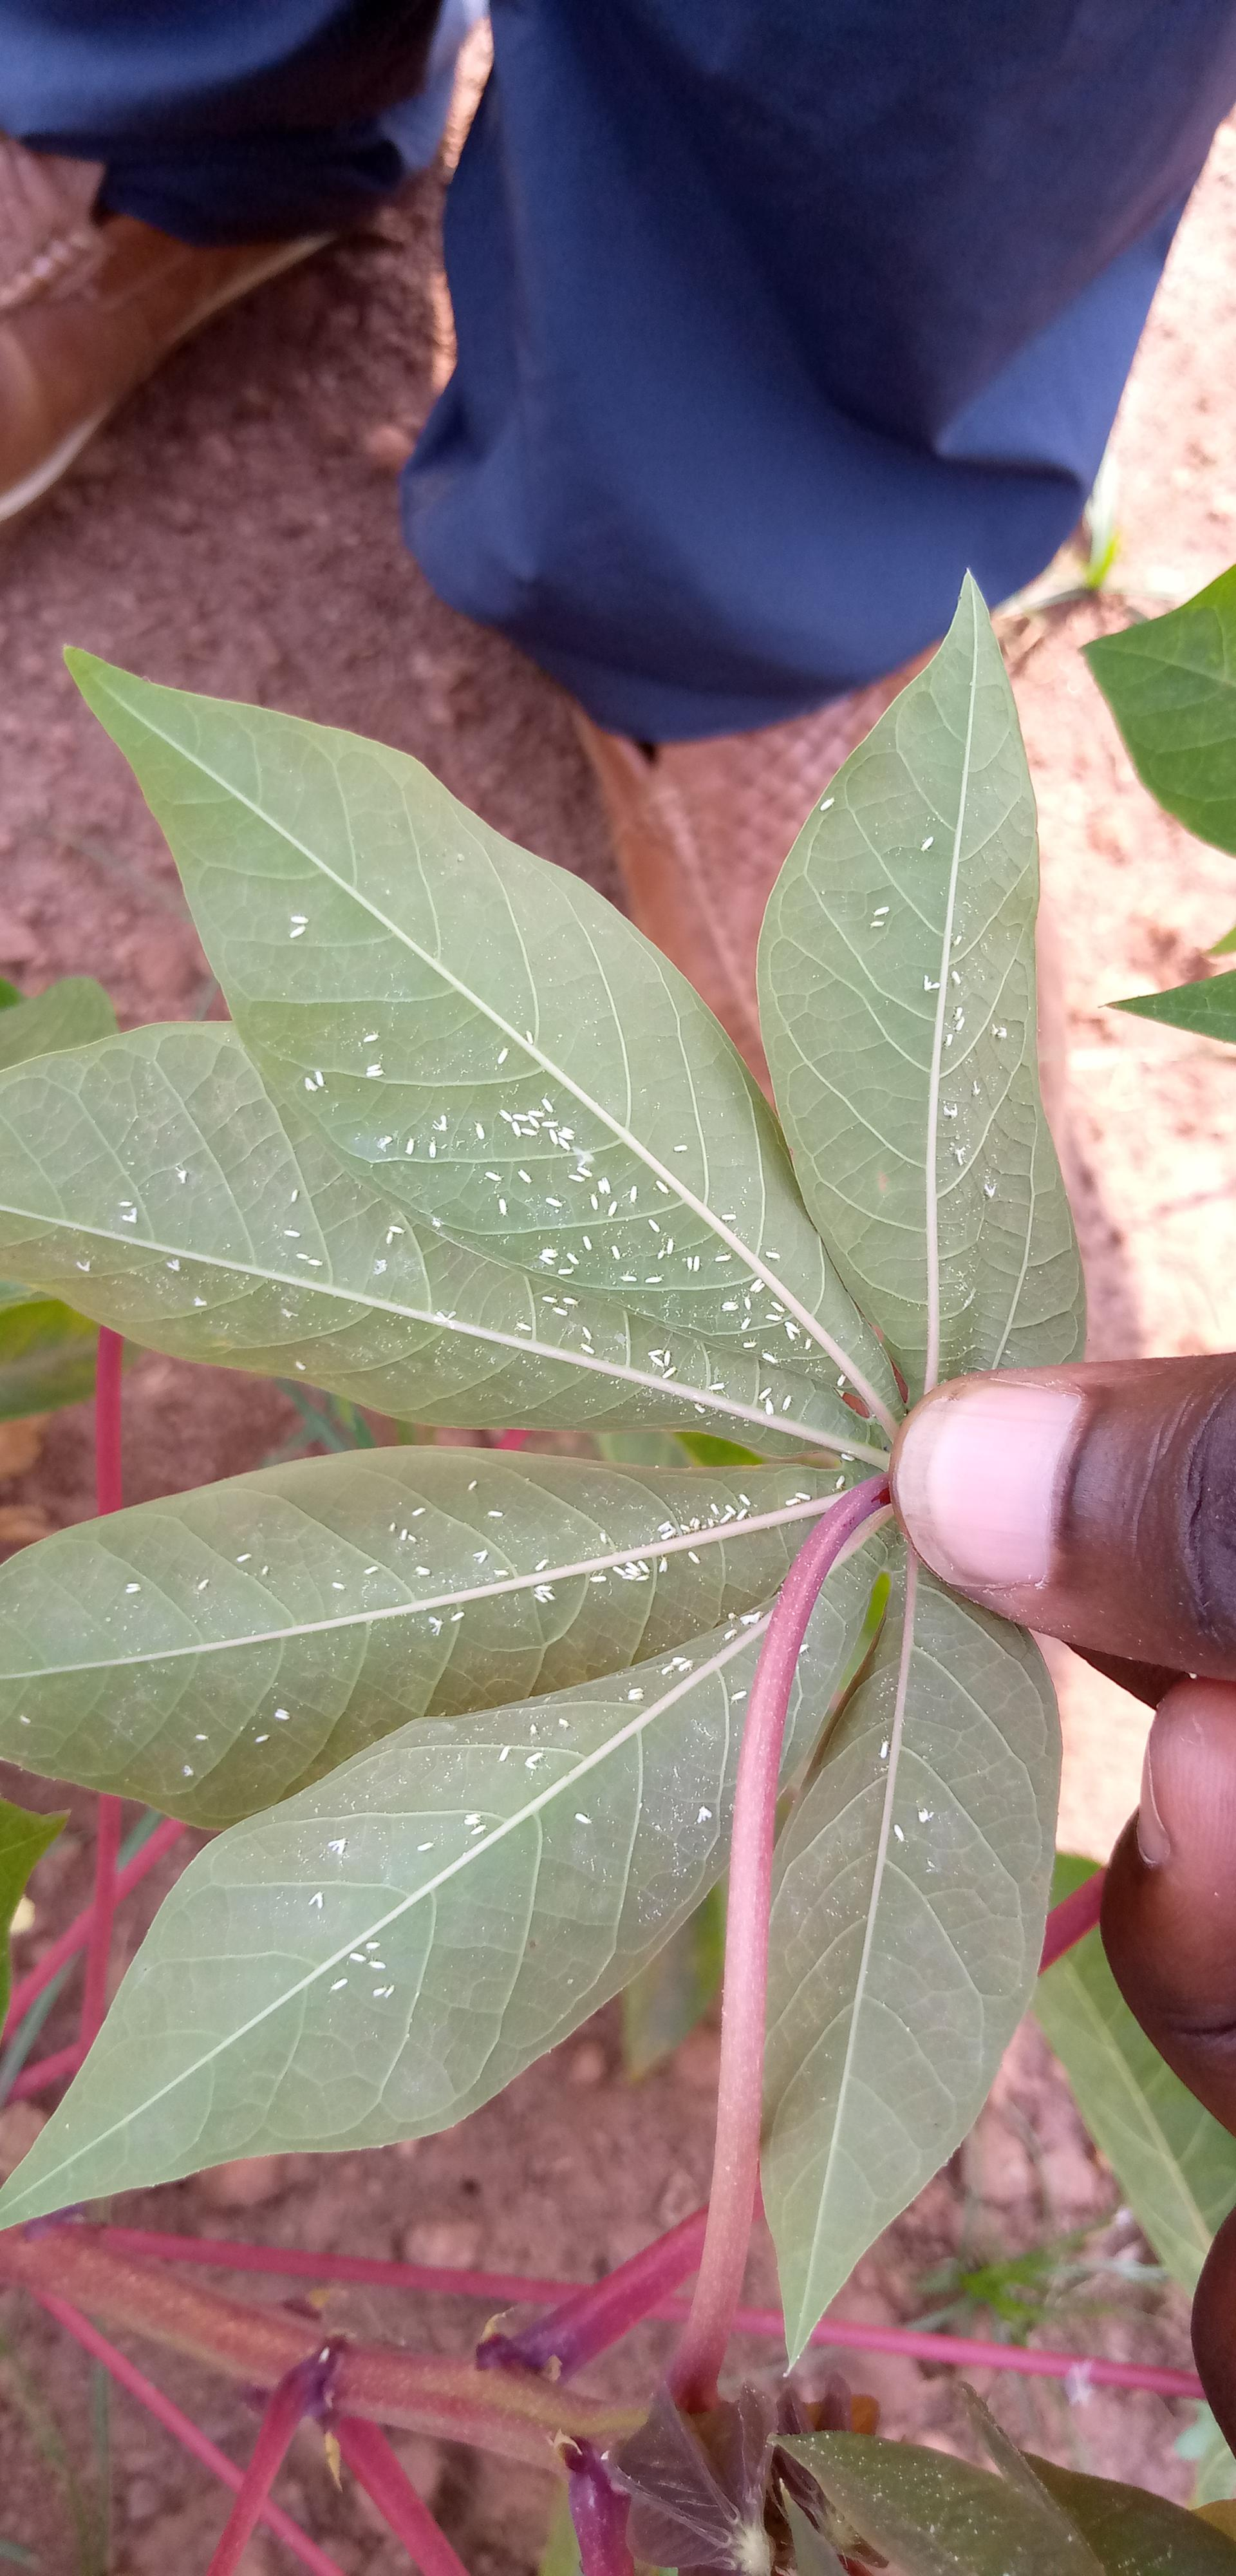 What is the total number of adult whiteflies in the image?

186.